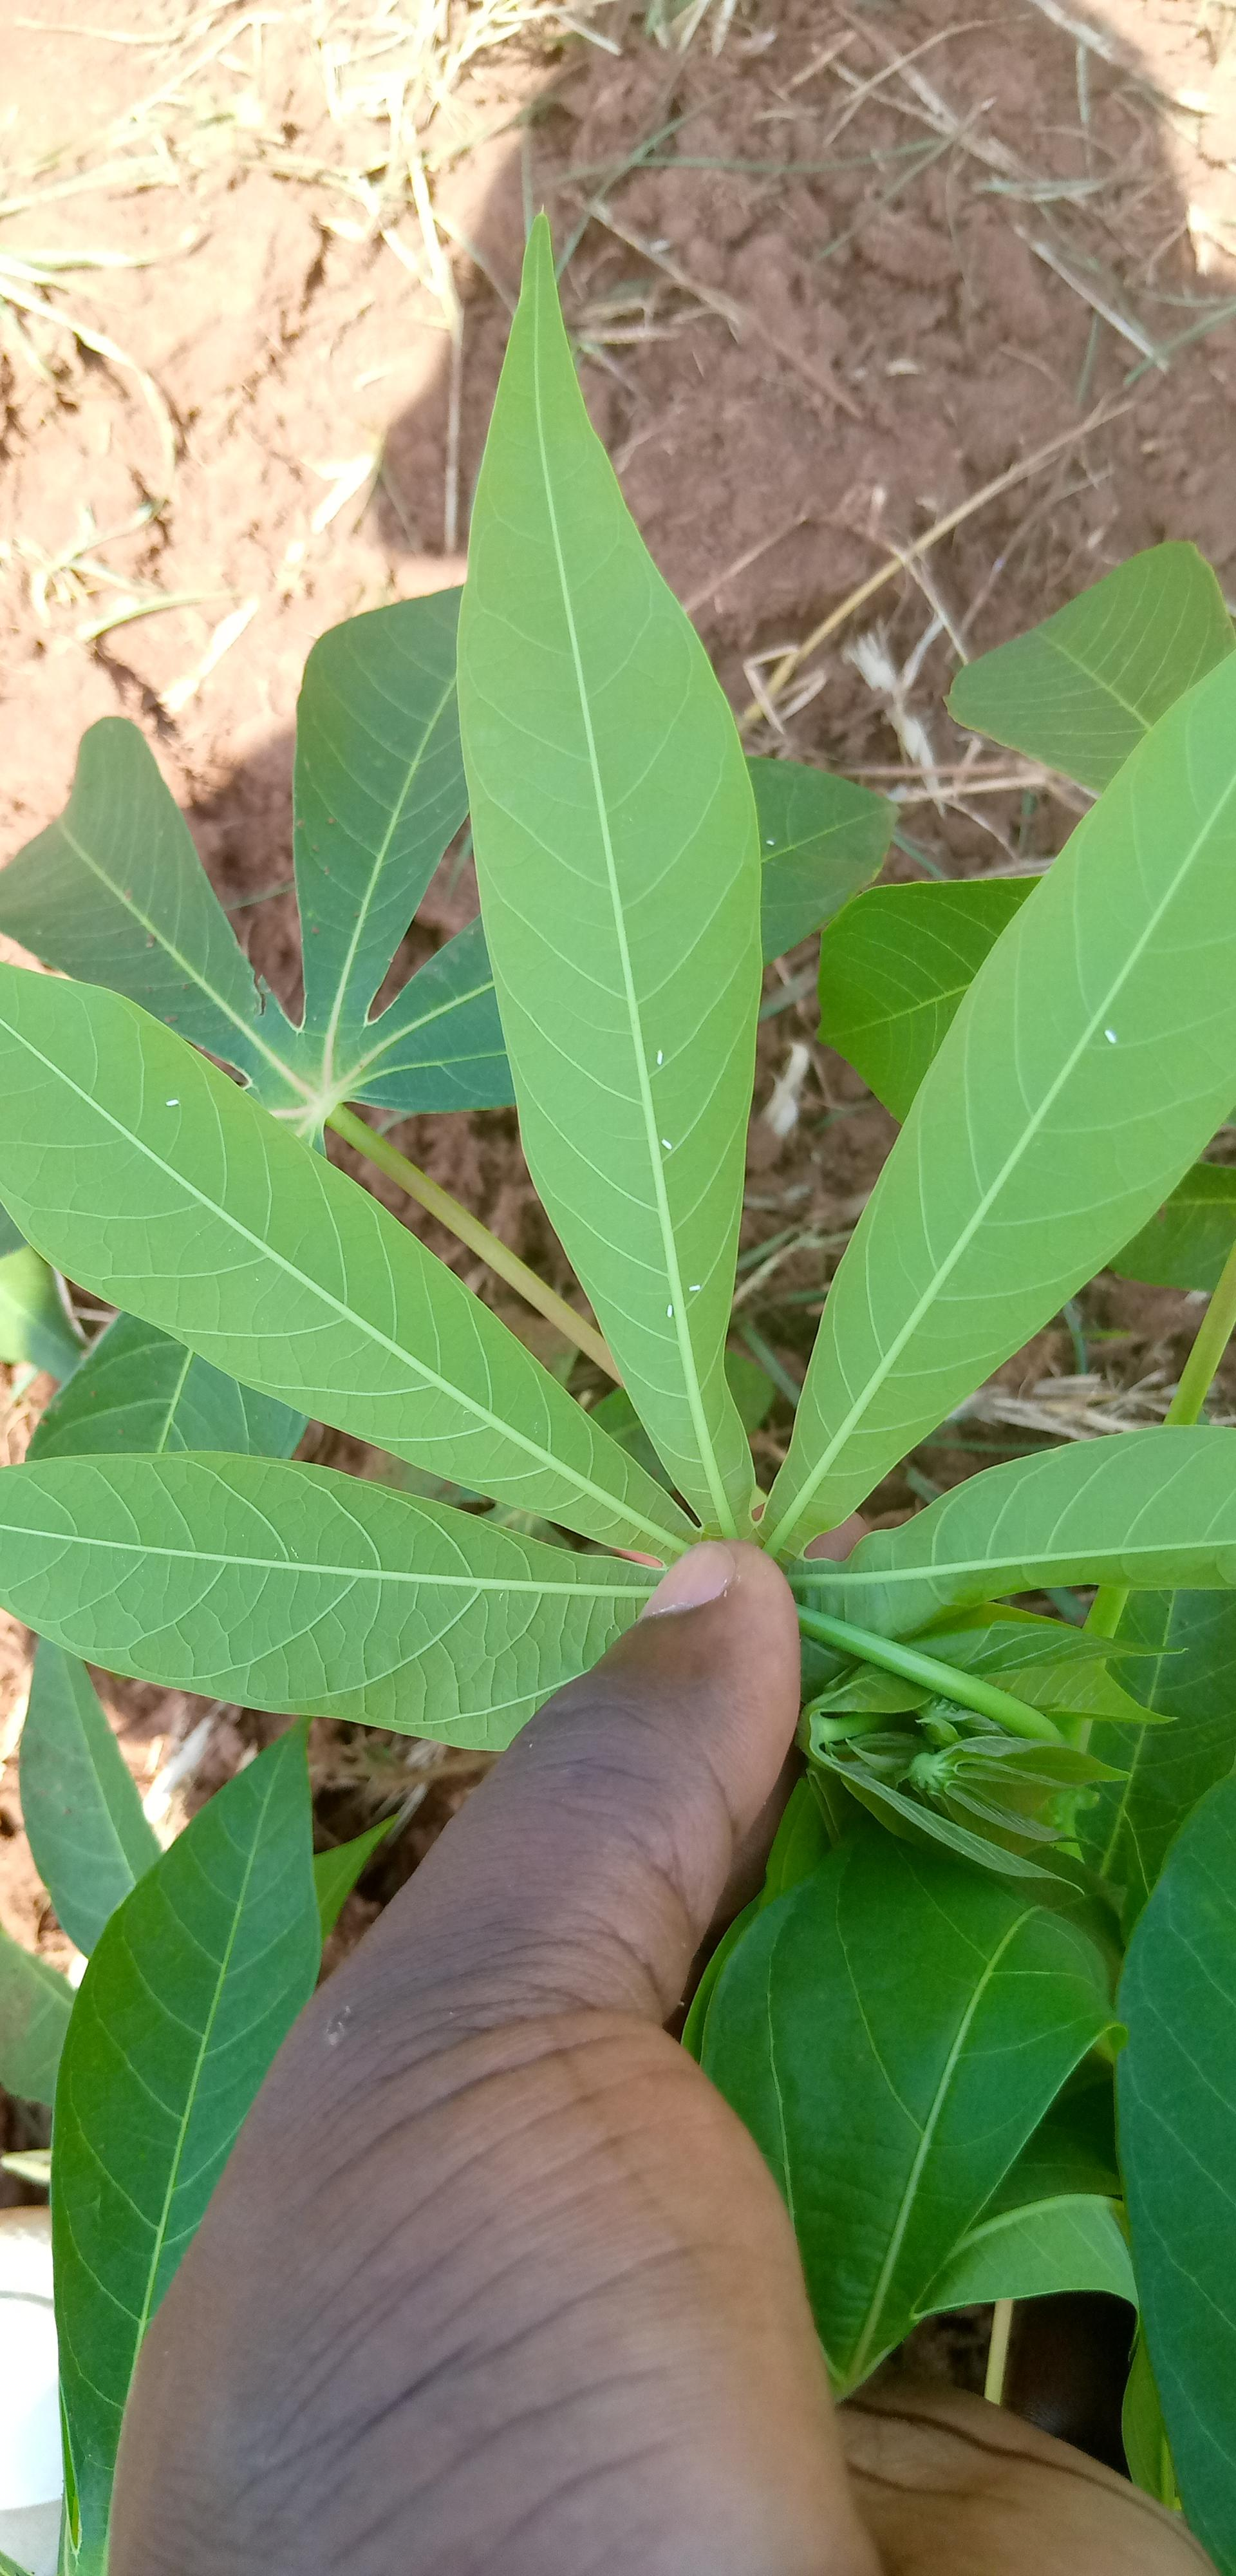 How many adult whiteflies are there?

7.